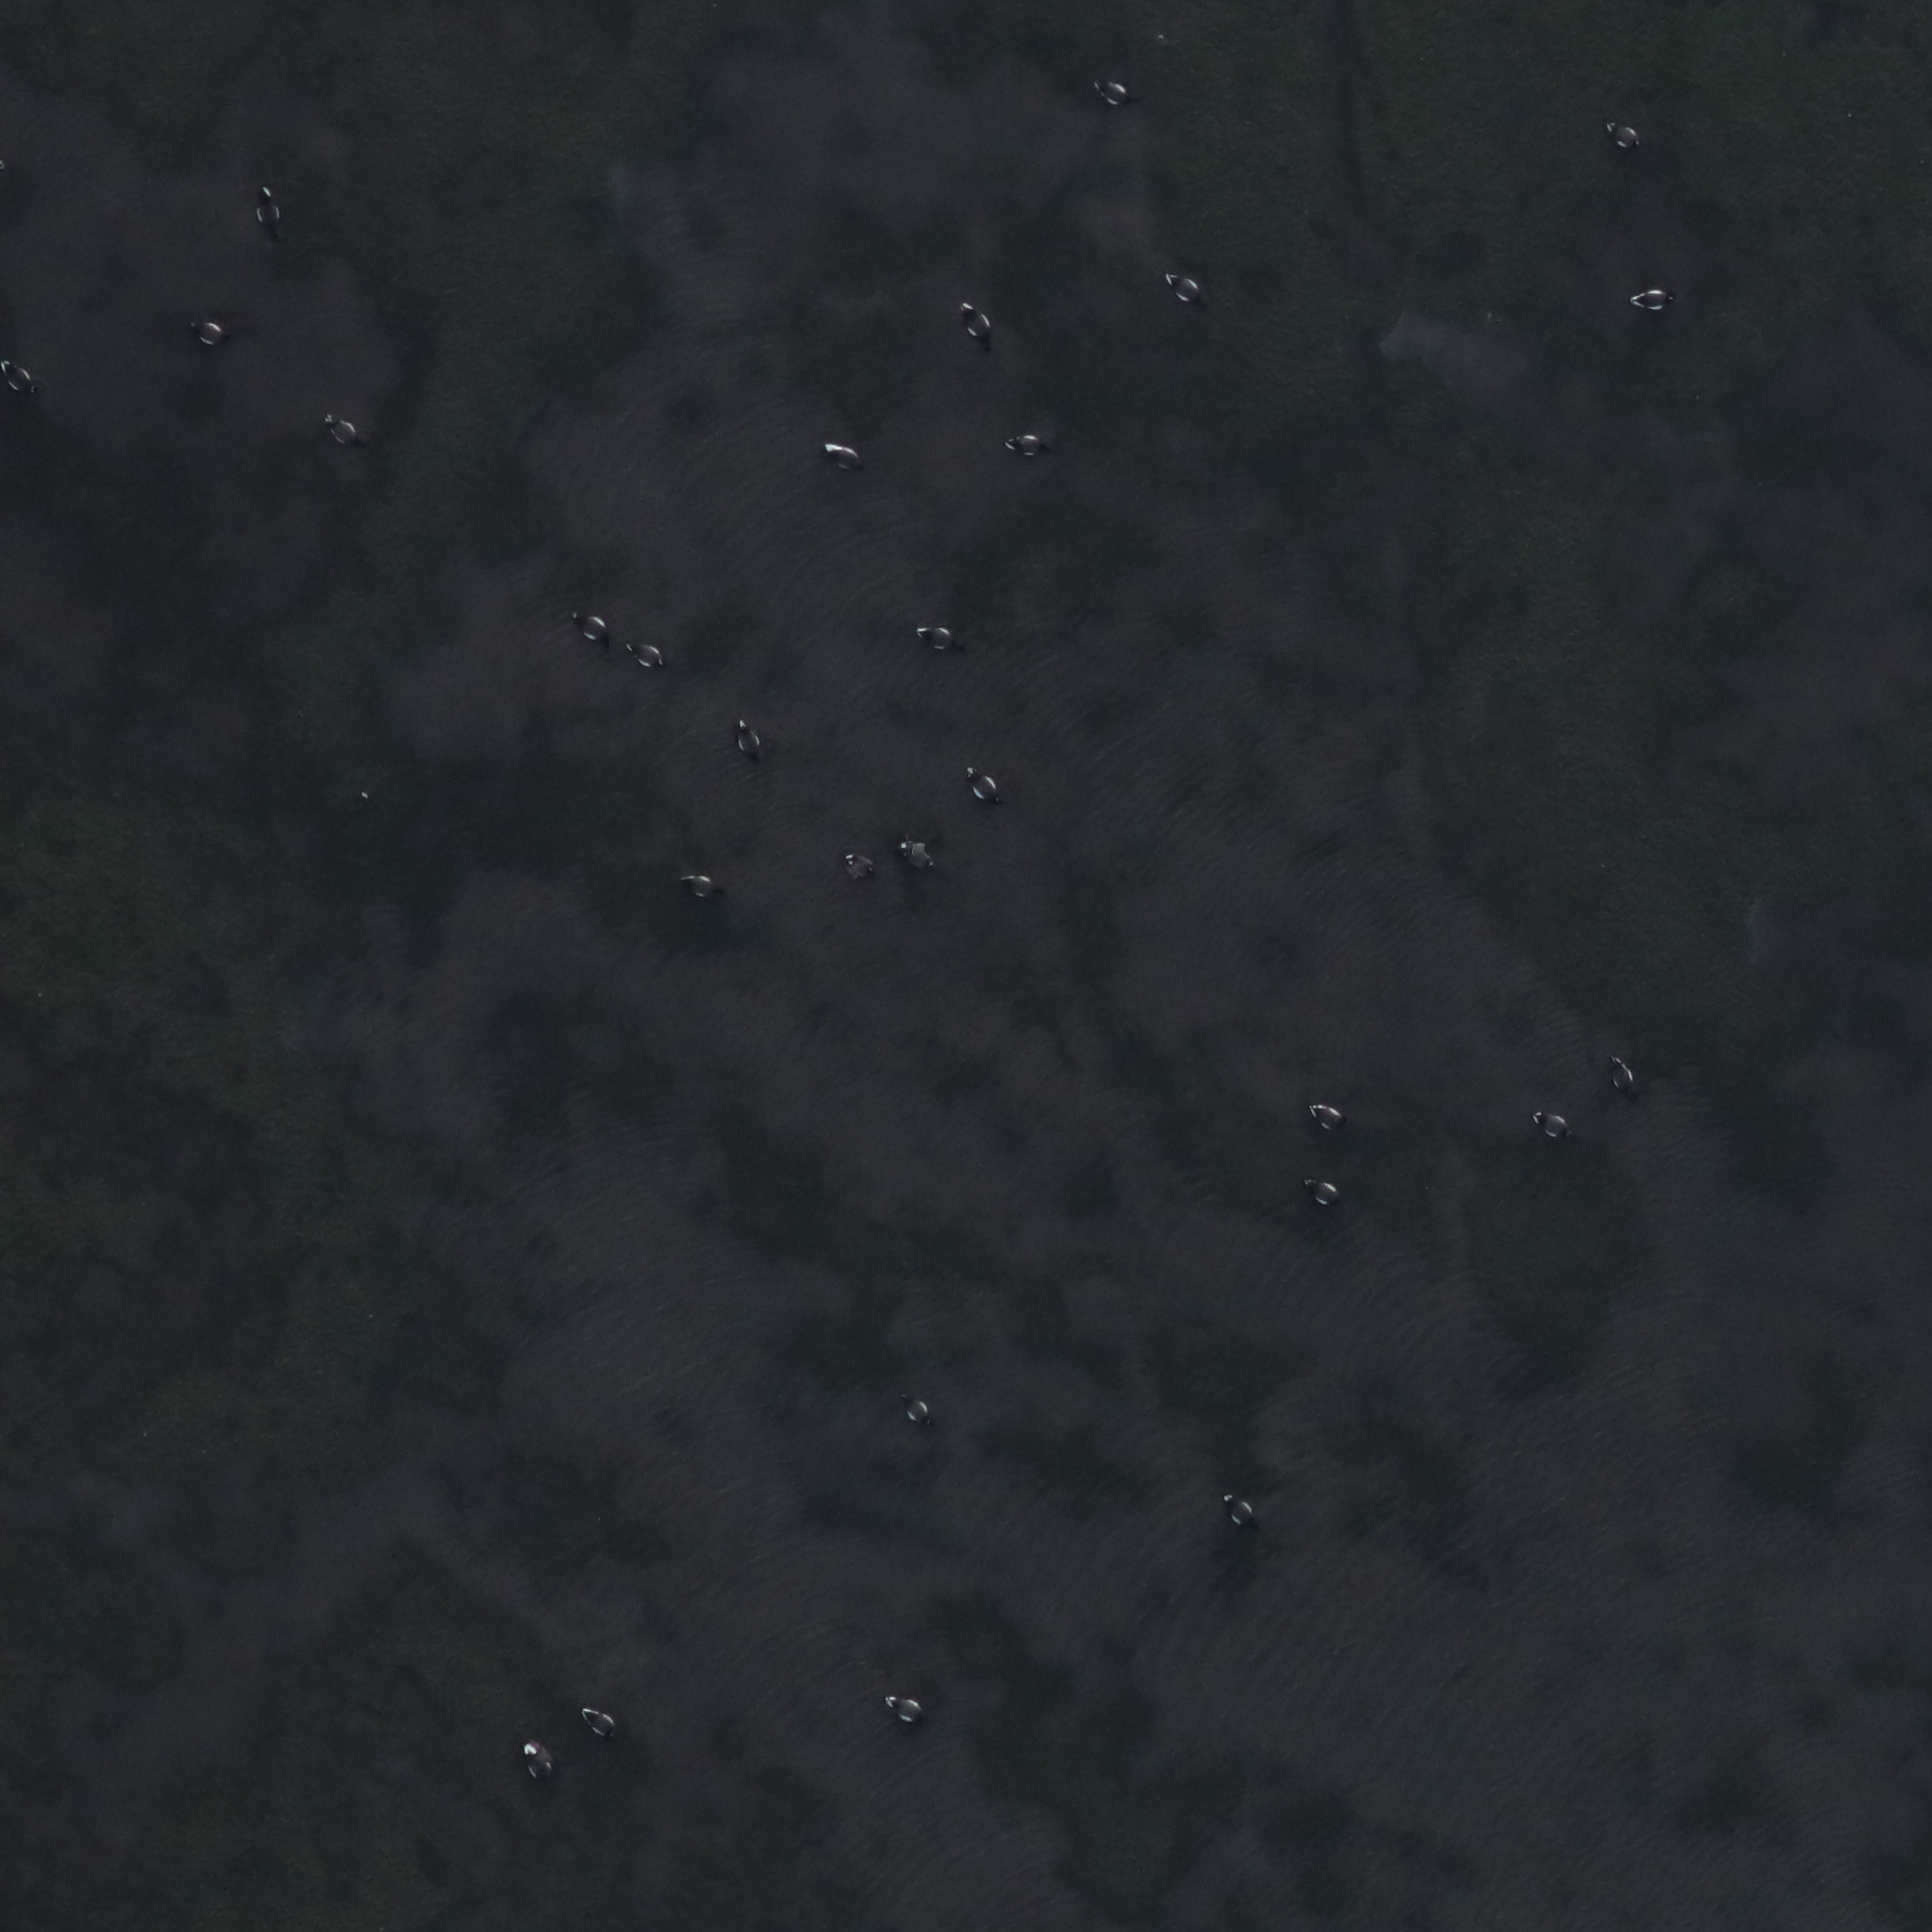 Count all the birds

28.